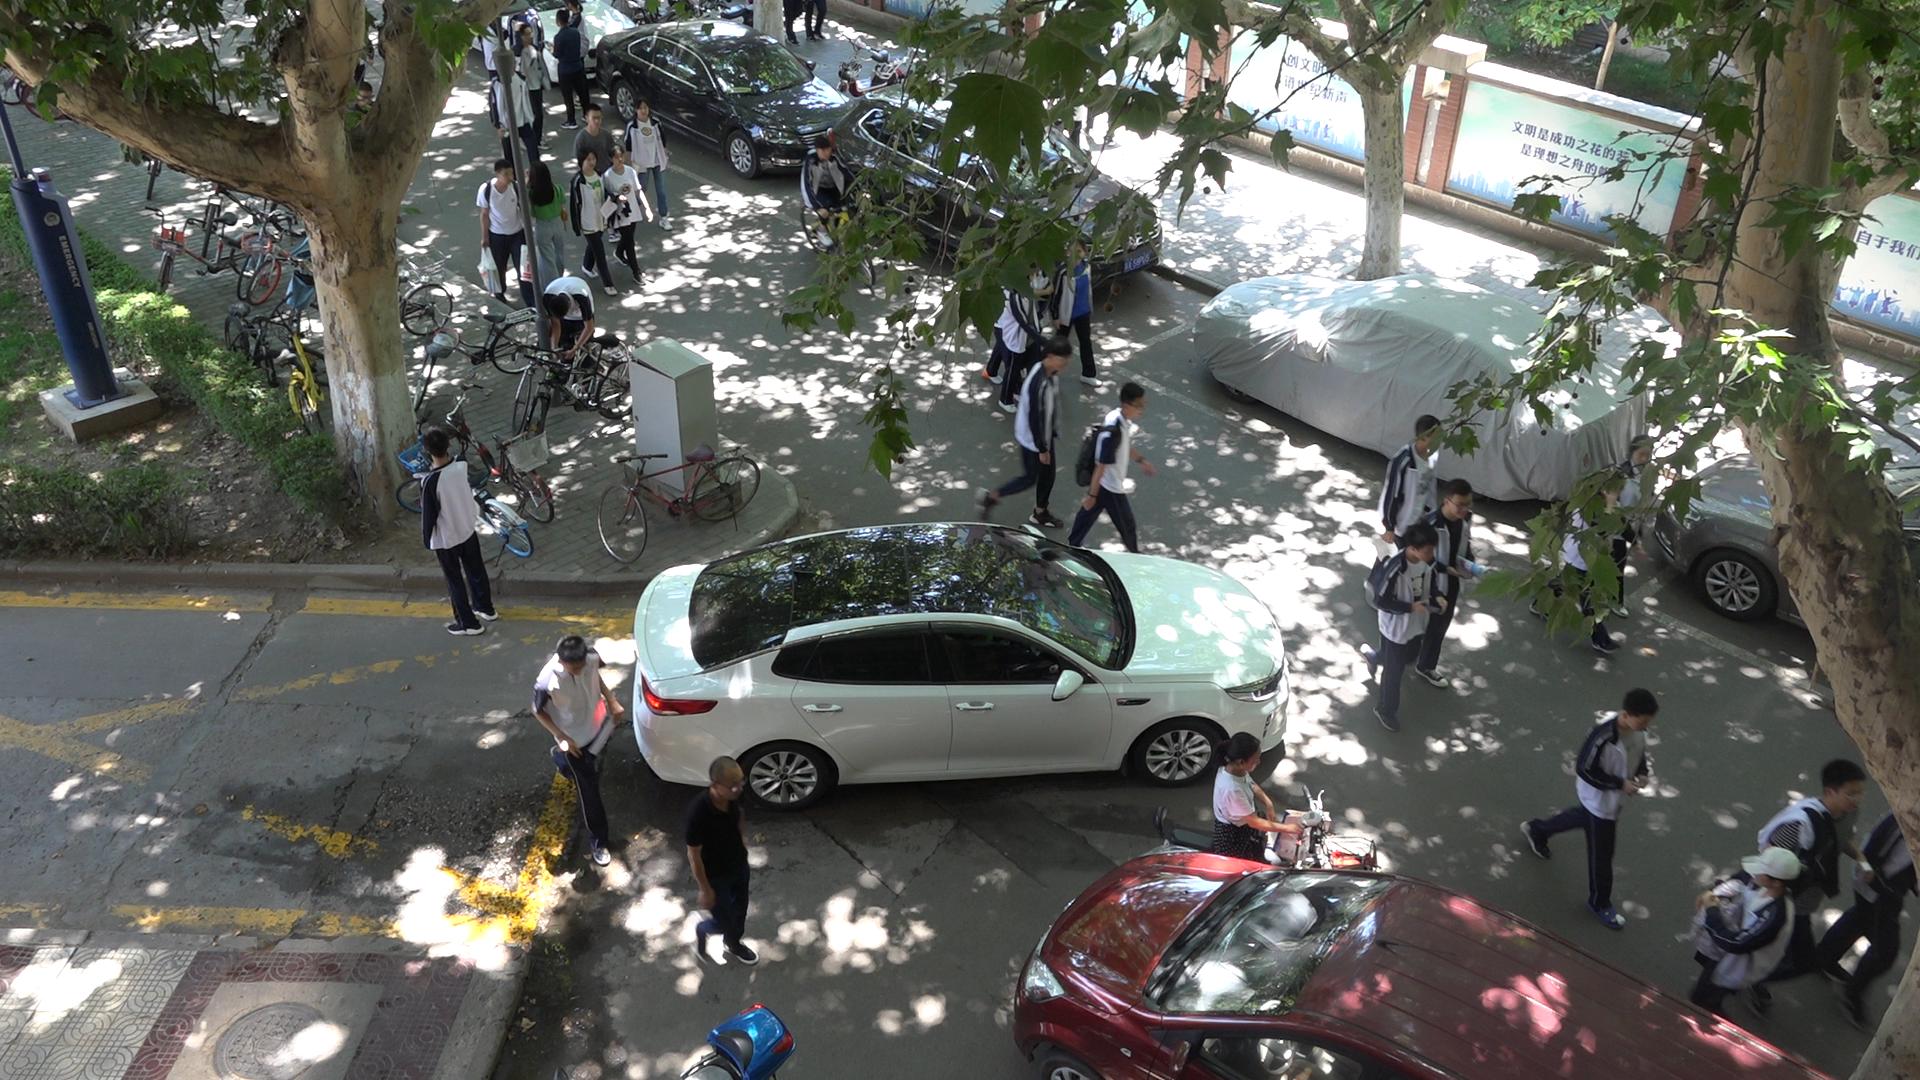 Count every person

28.